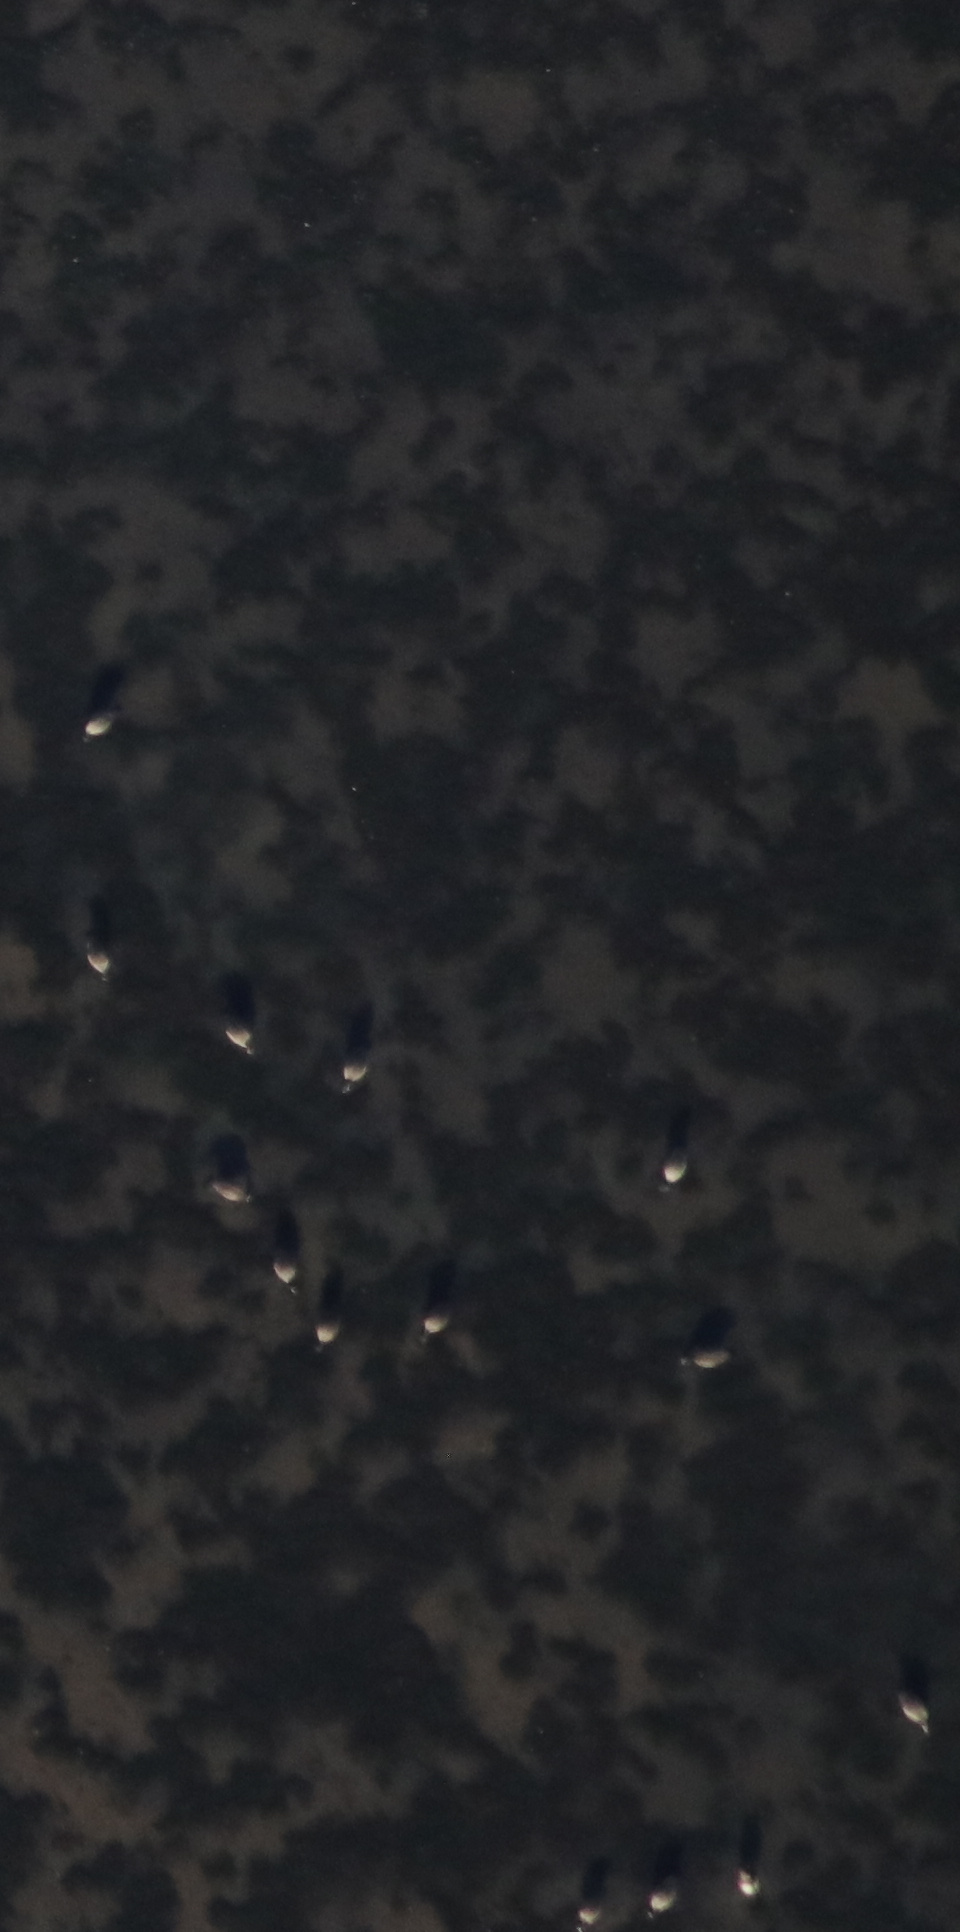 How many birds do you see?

14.